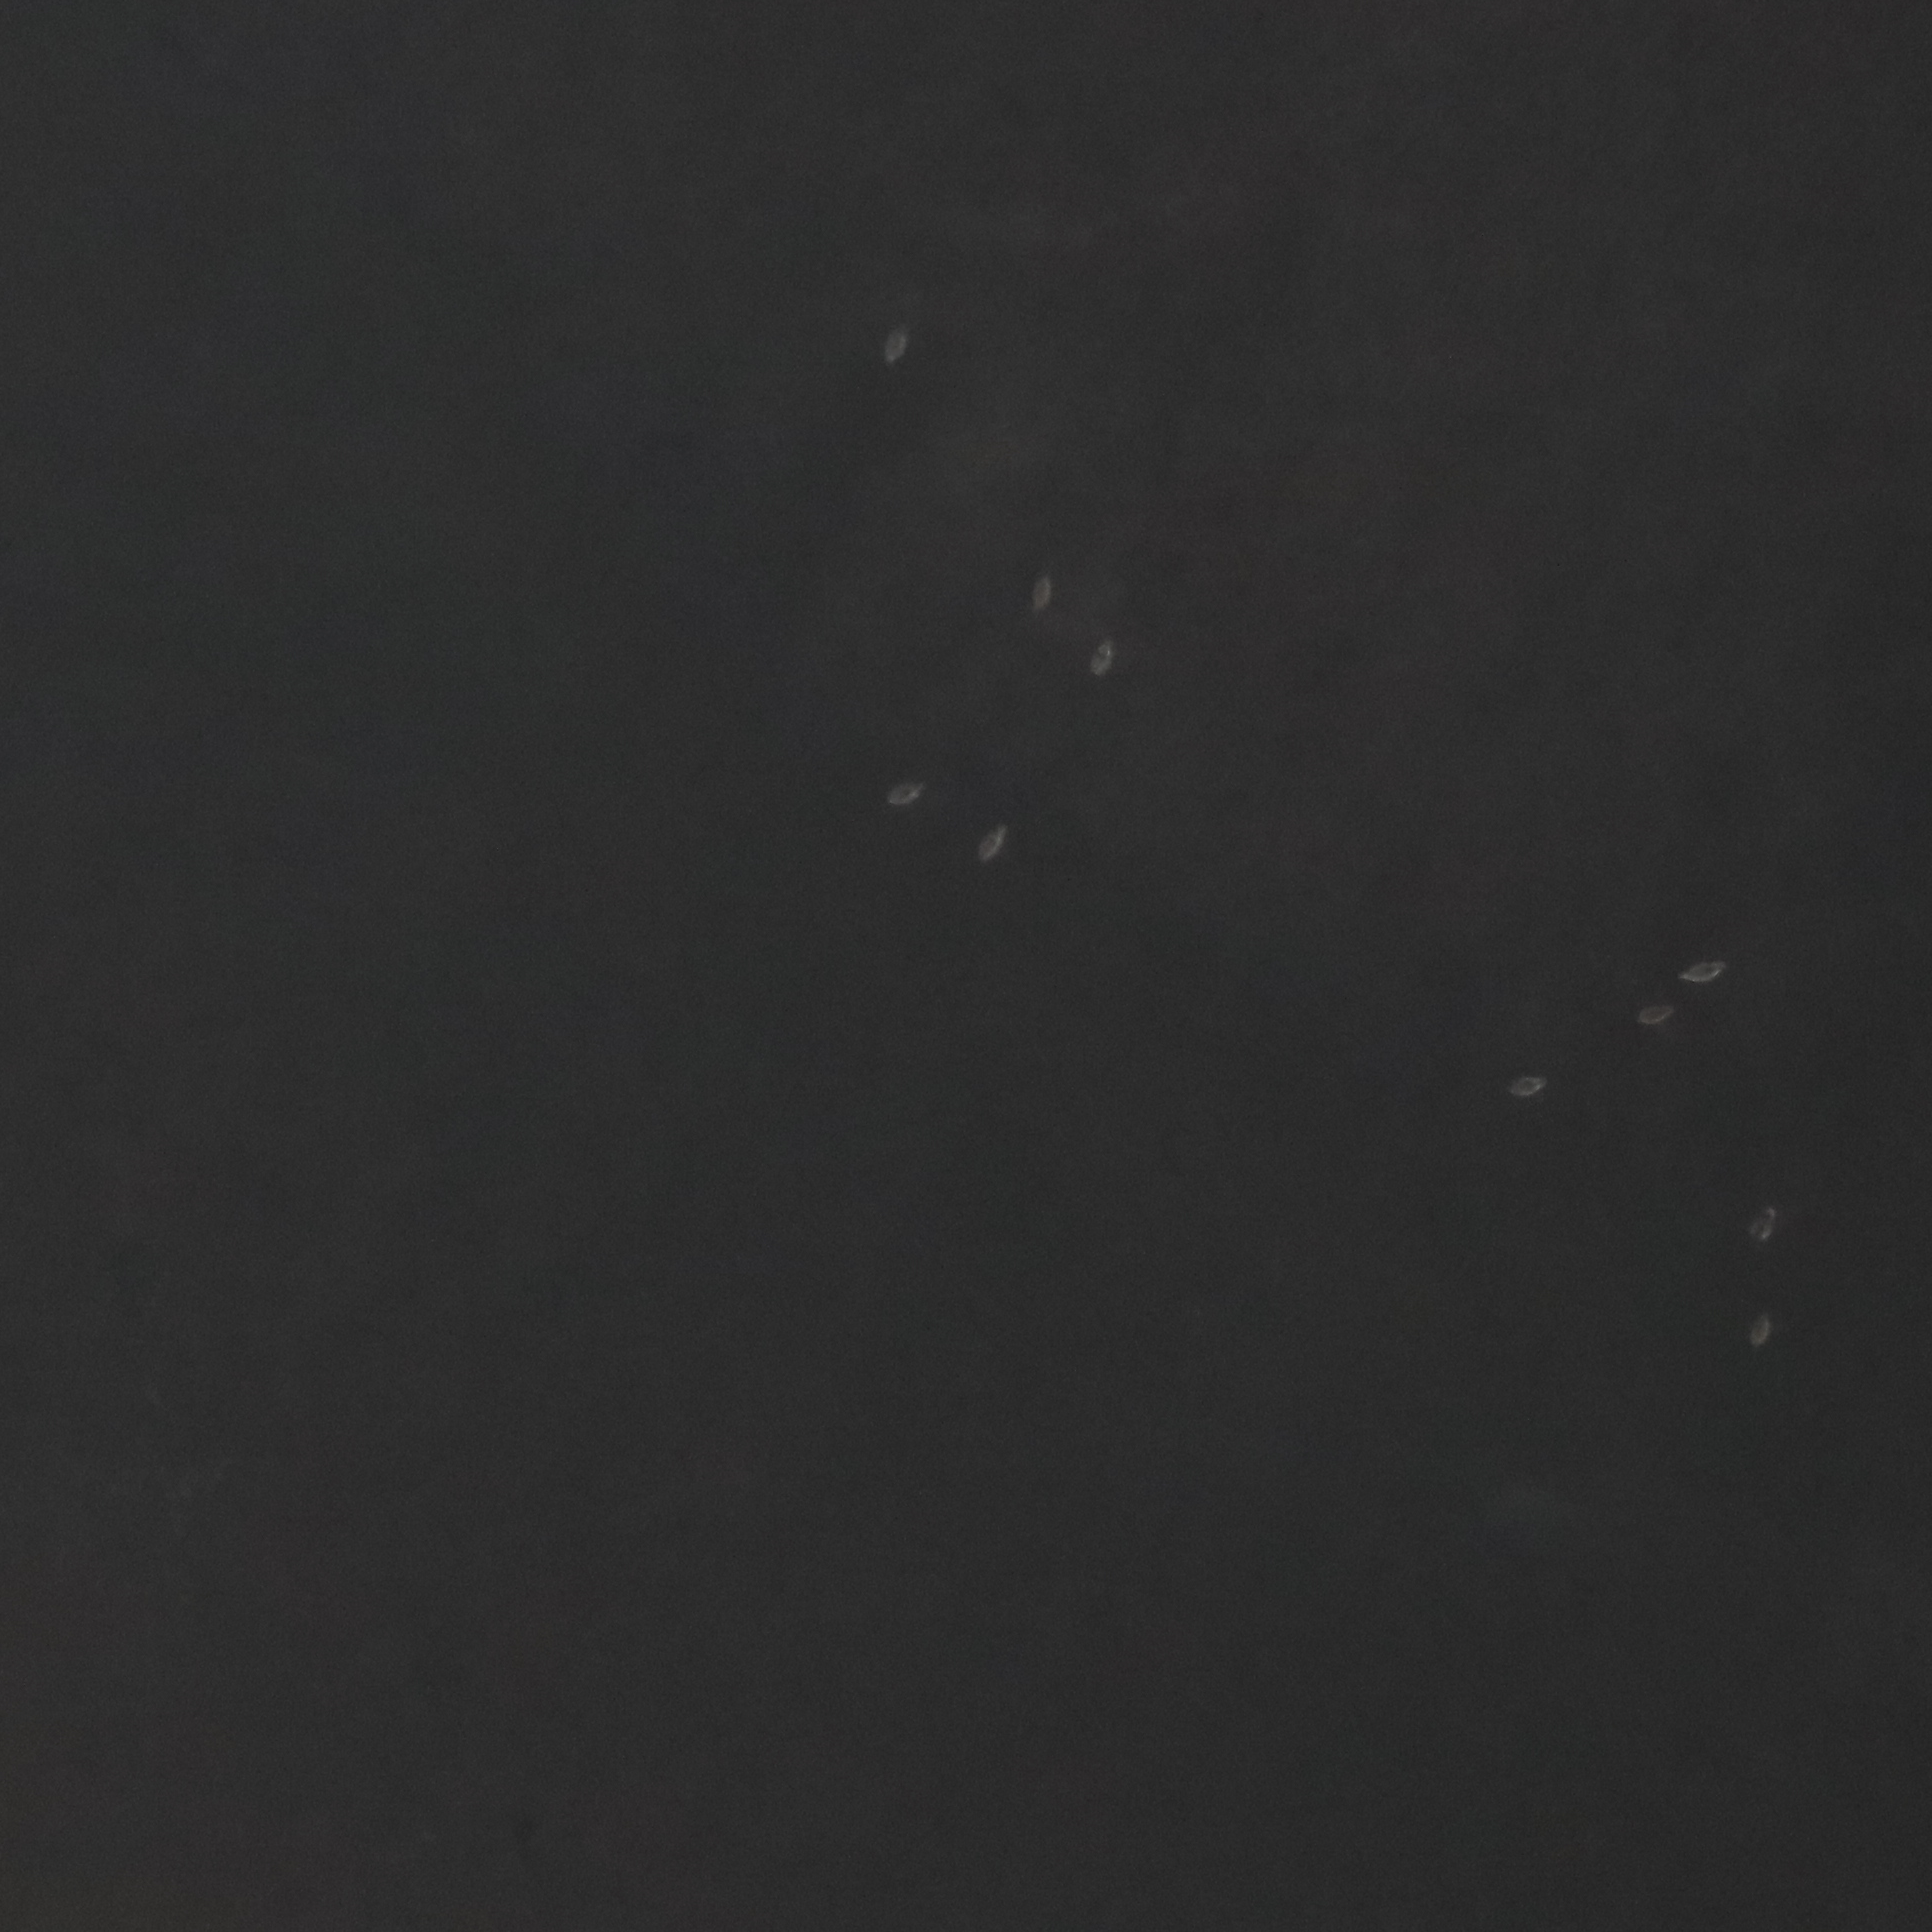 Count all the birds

10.